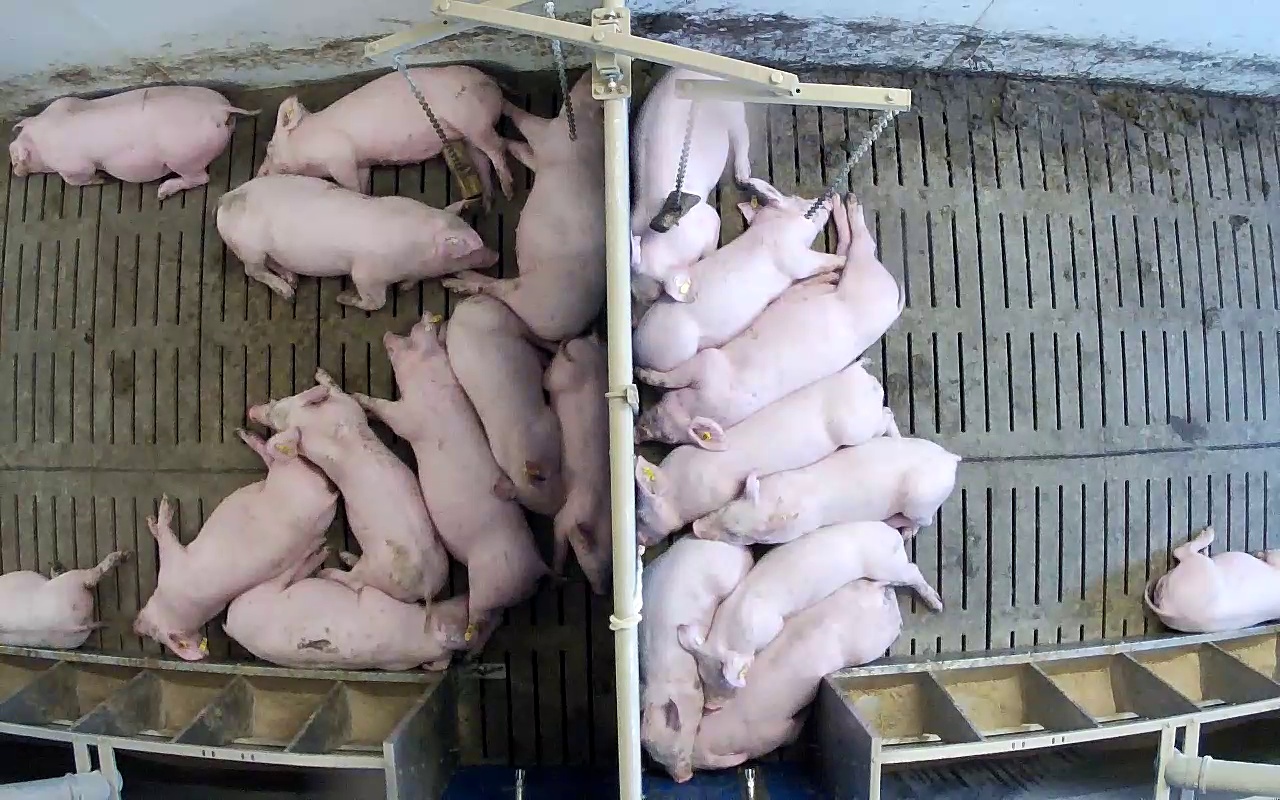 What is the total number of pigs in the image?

20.